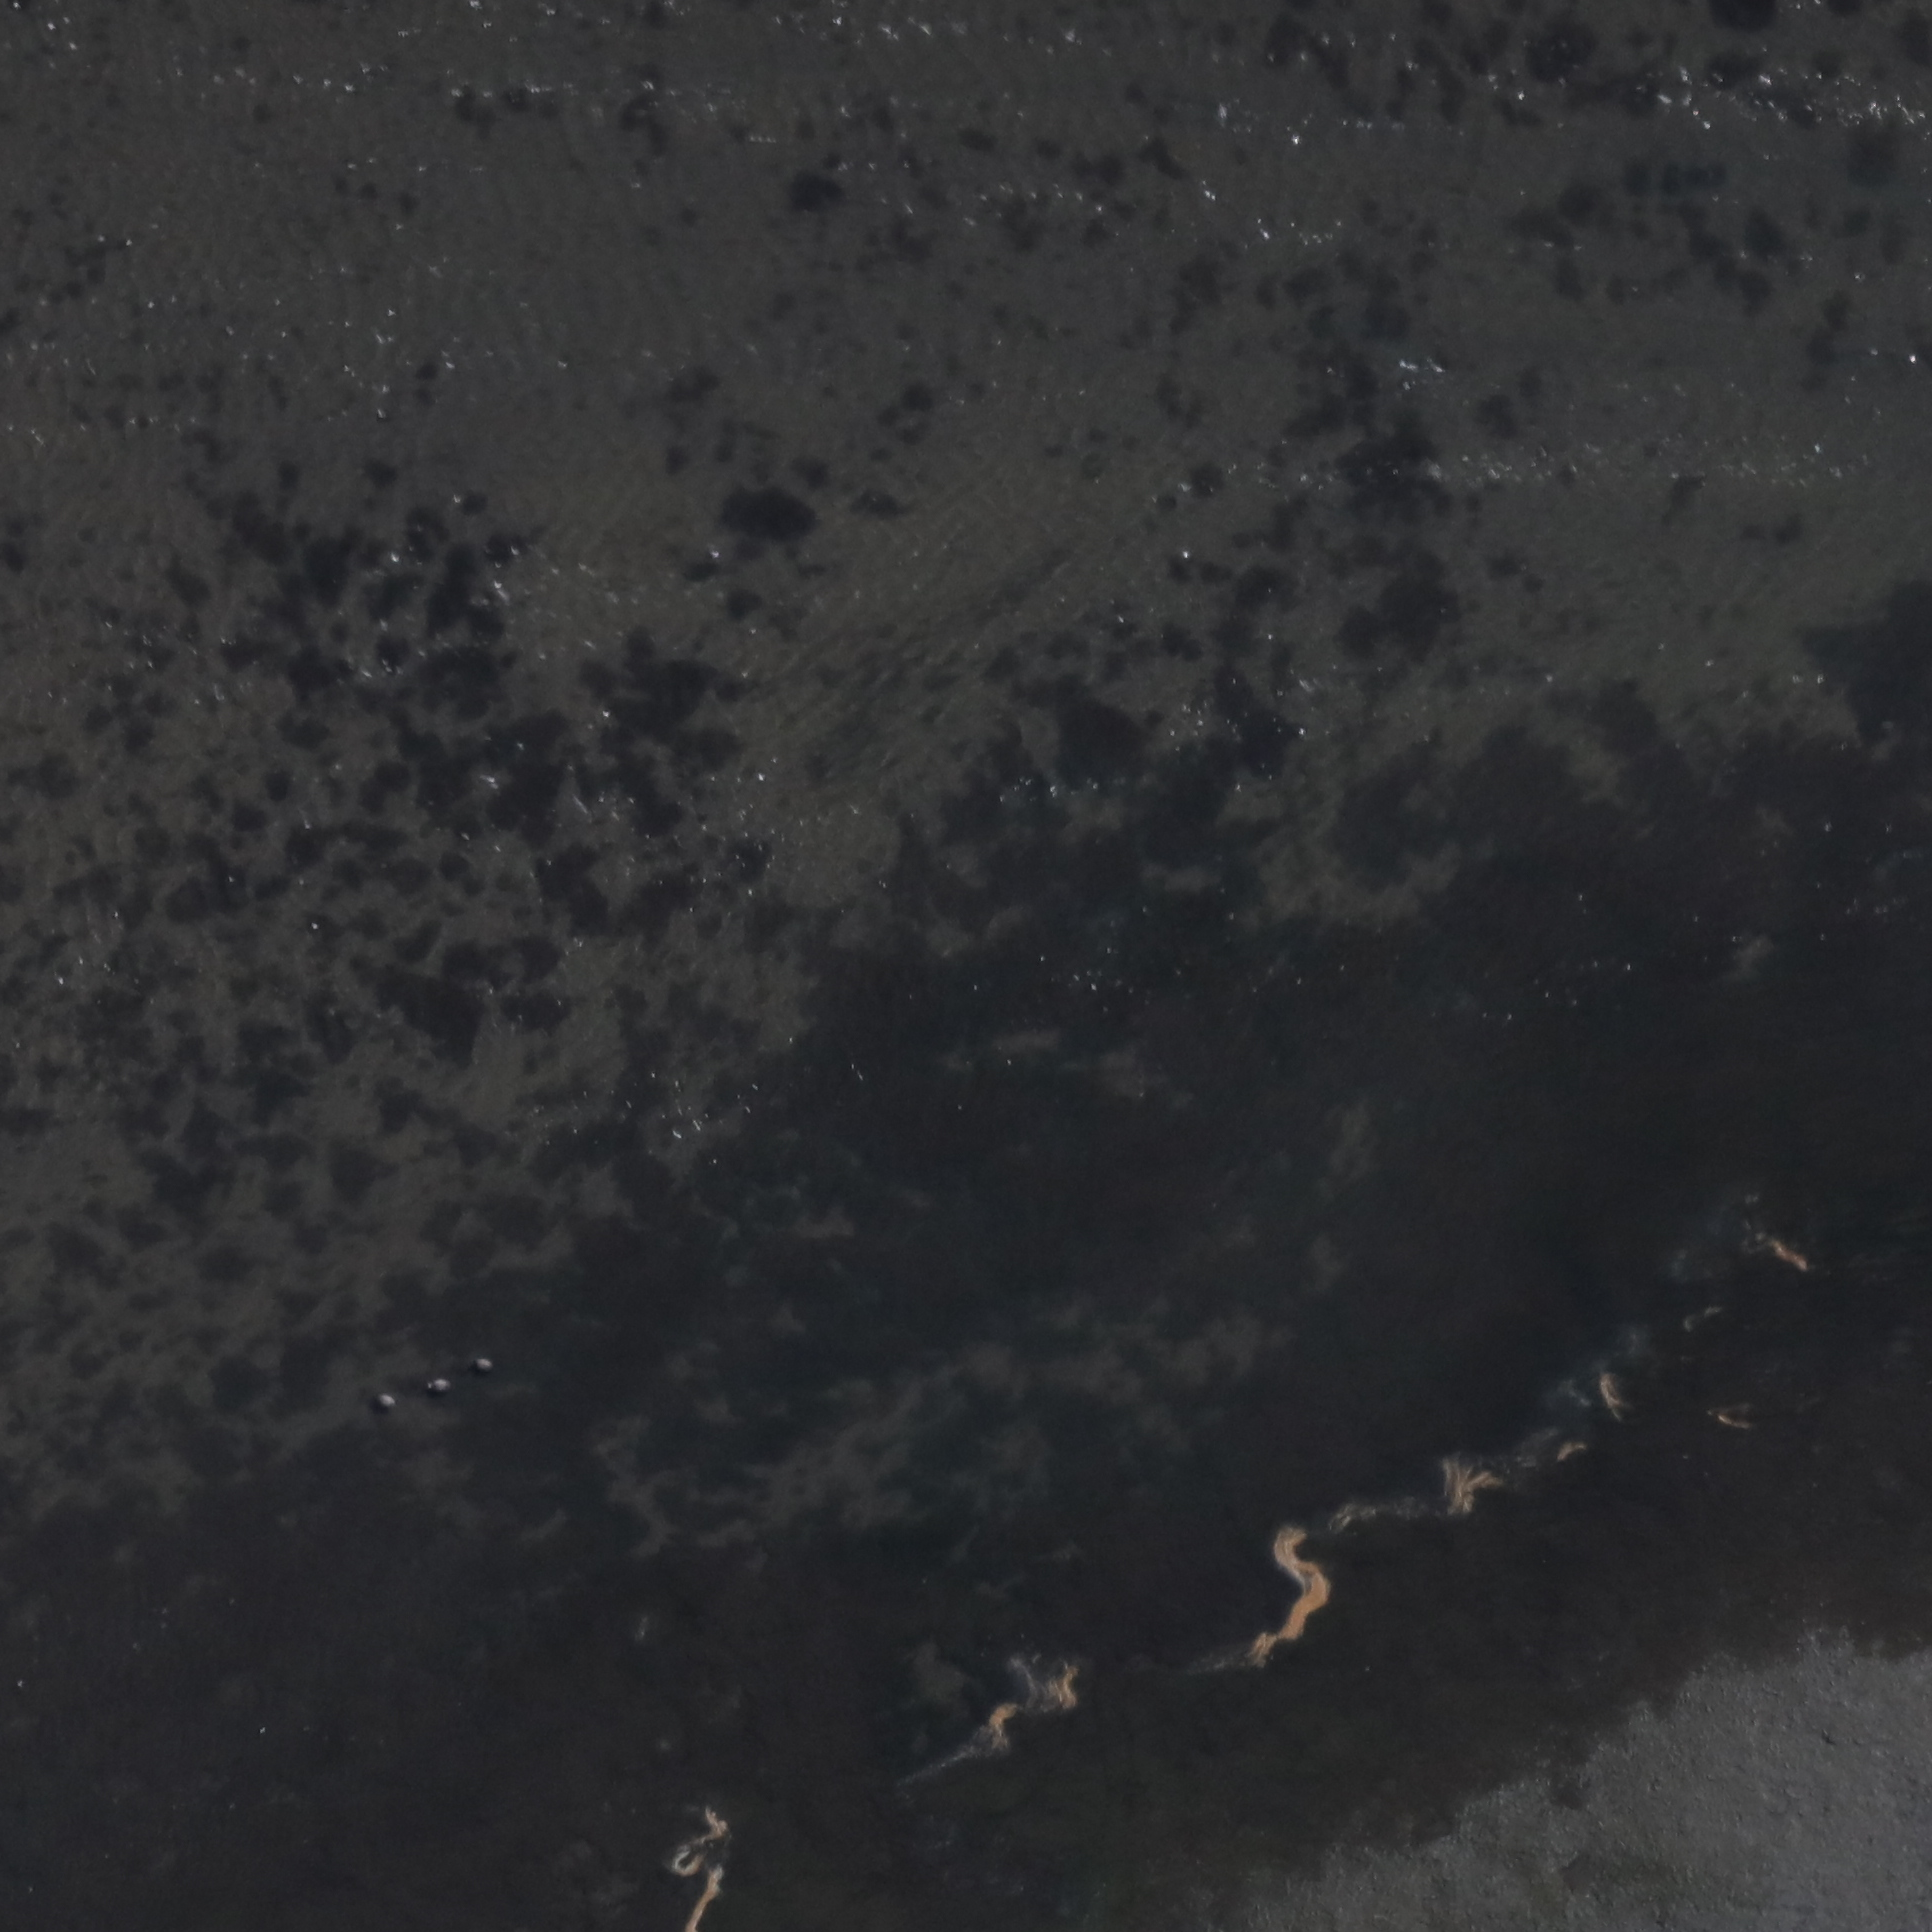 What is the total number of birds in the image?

3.